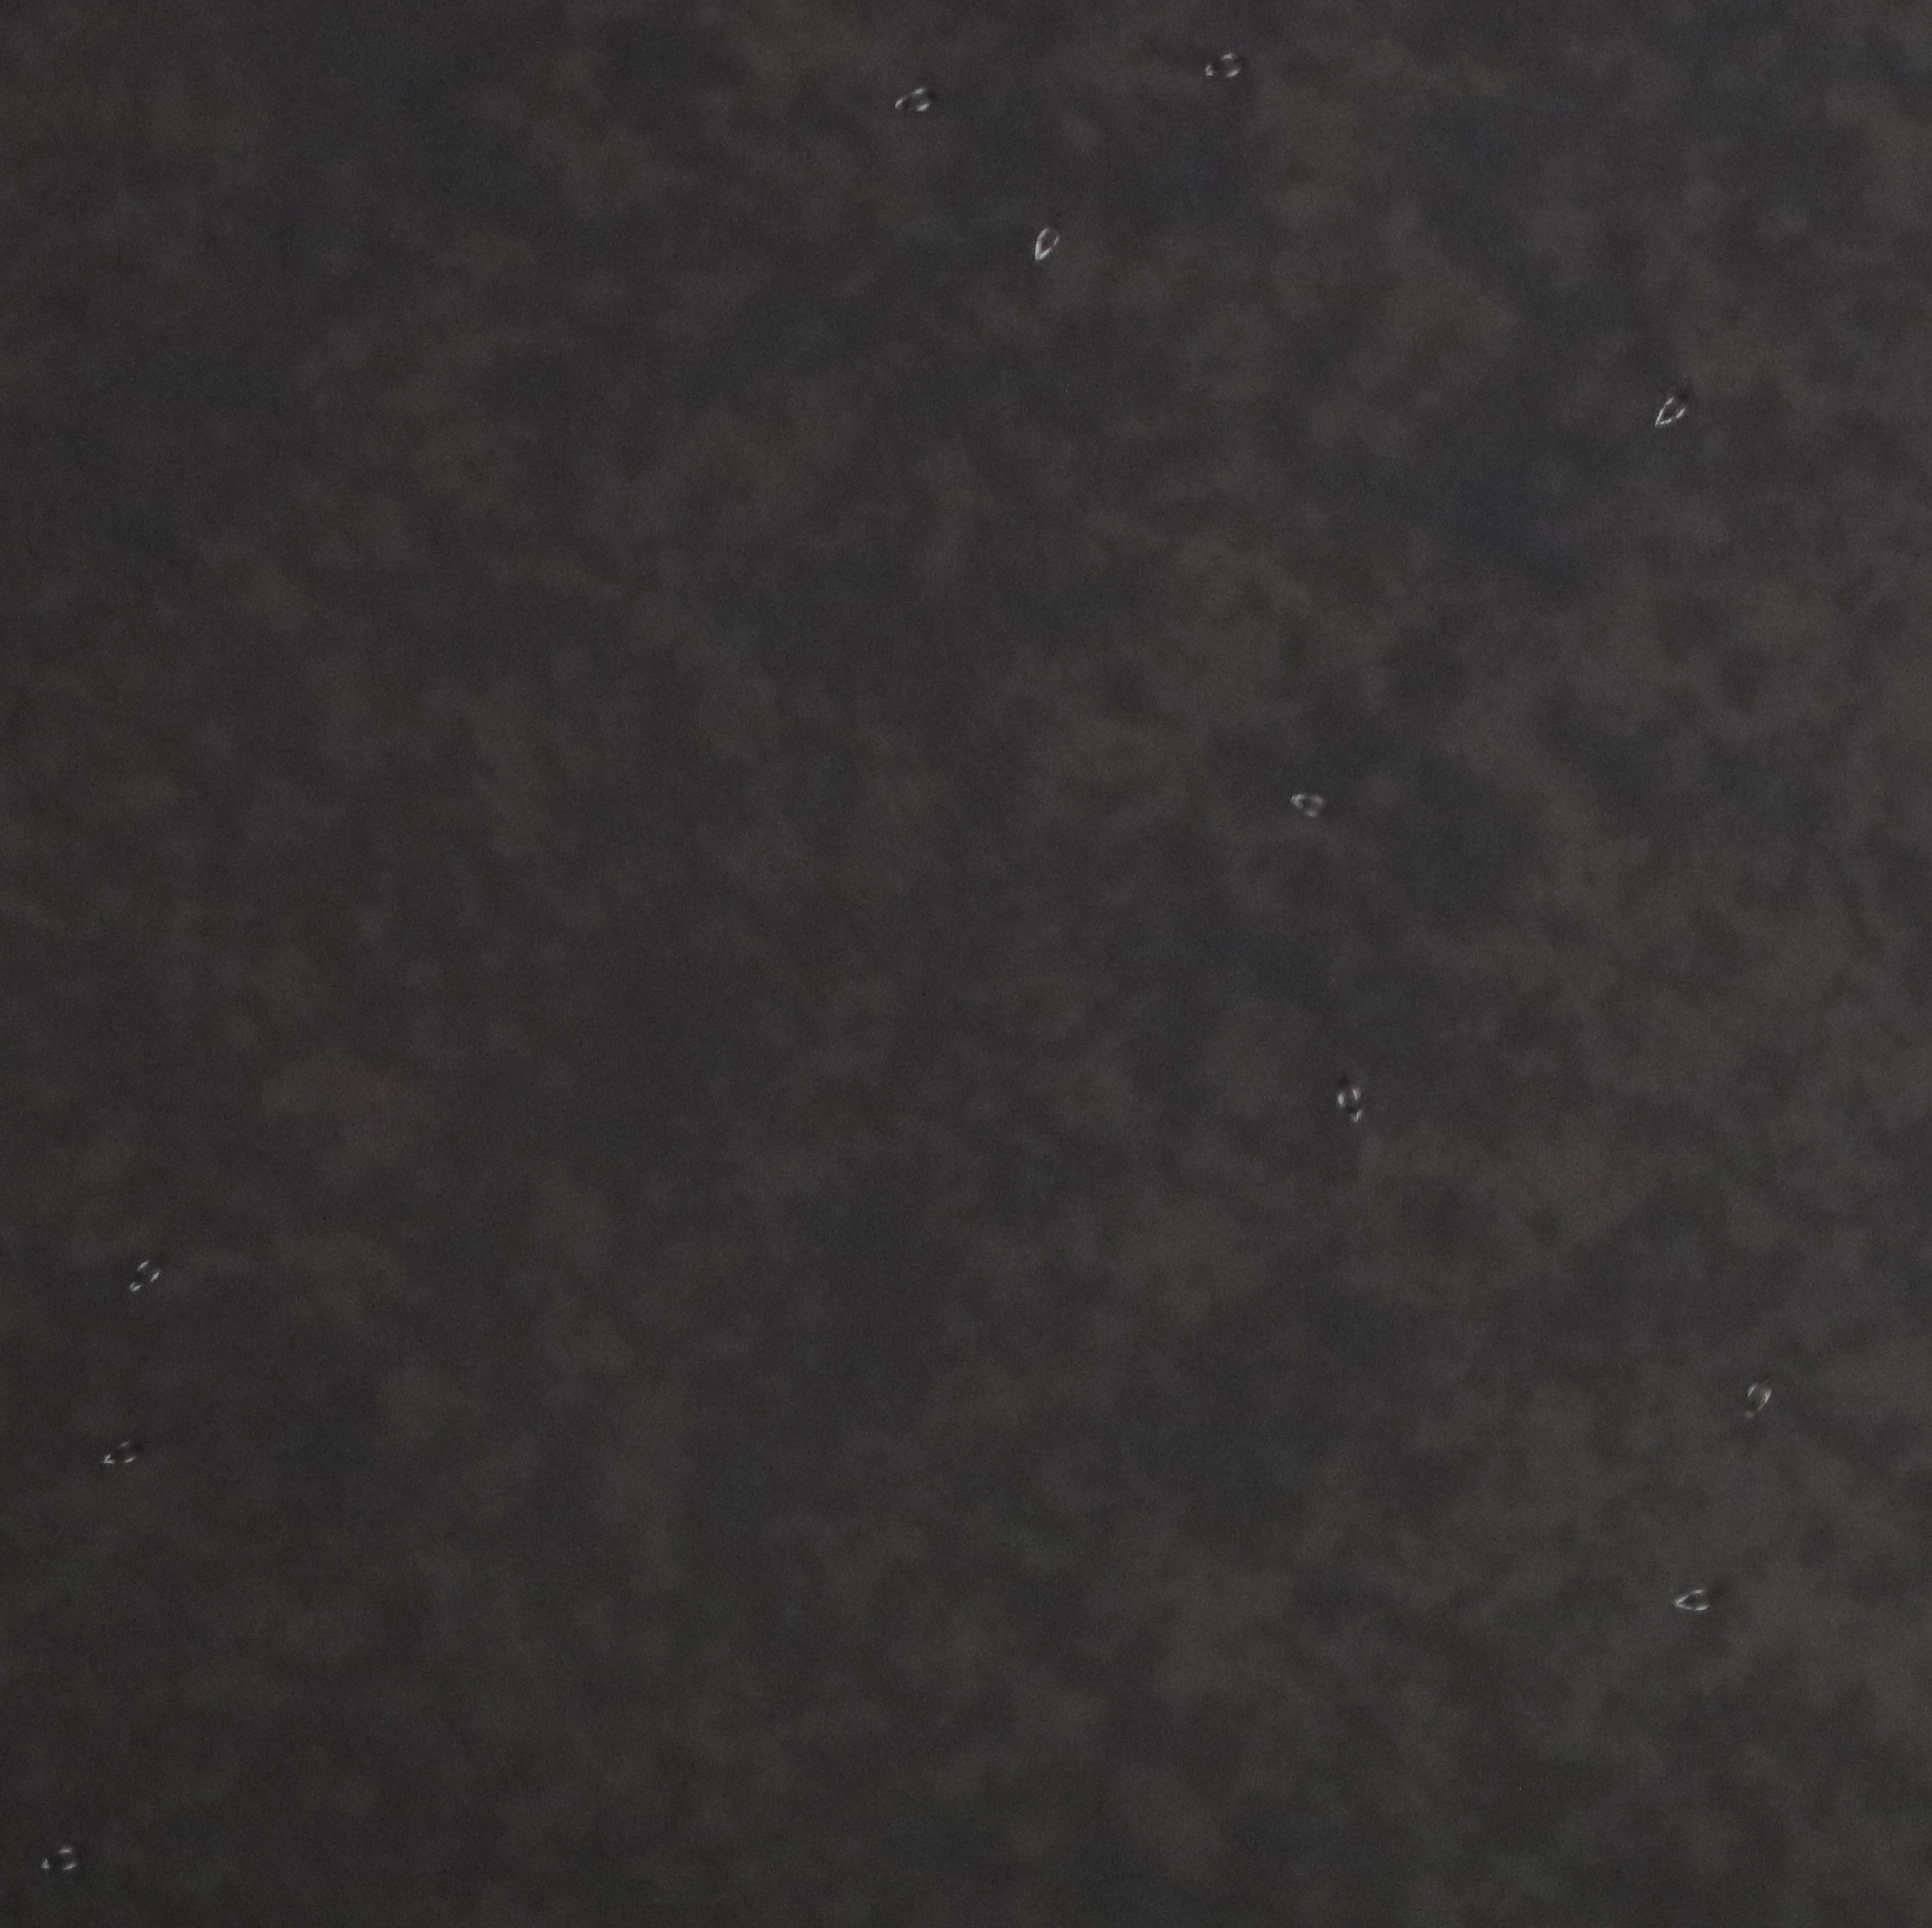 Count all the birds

11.